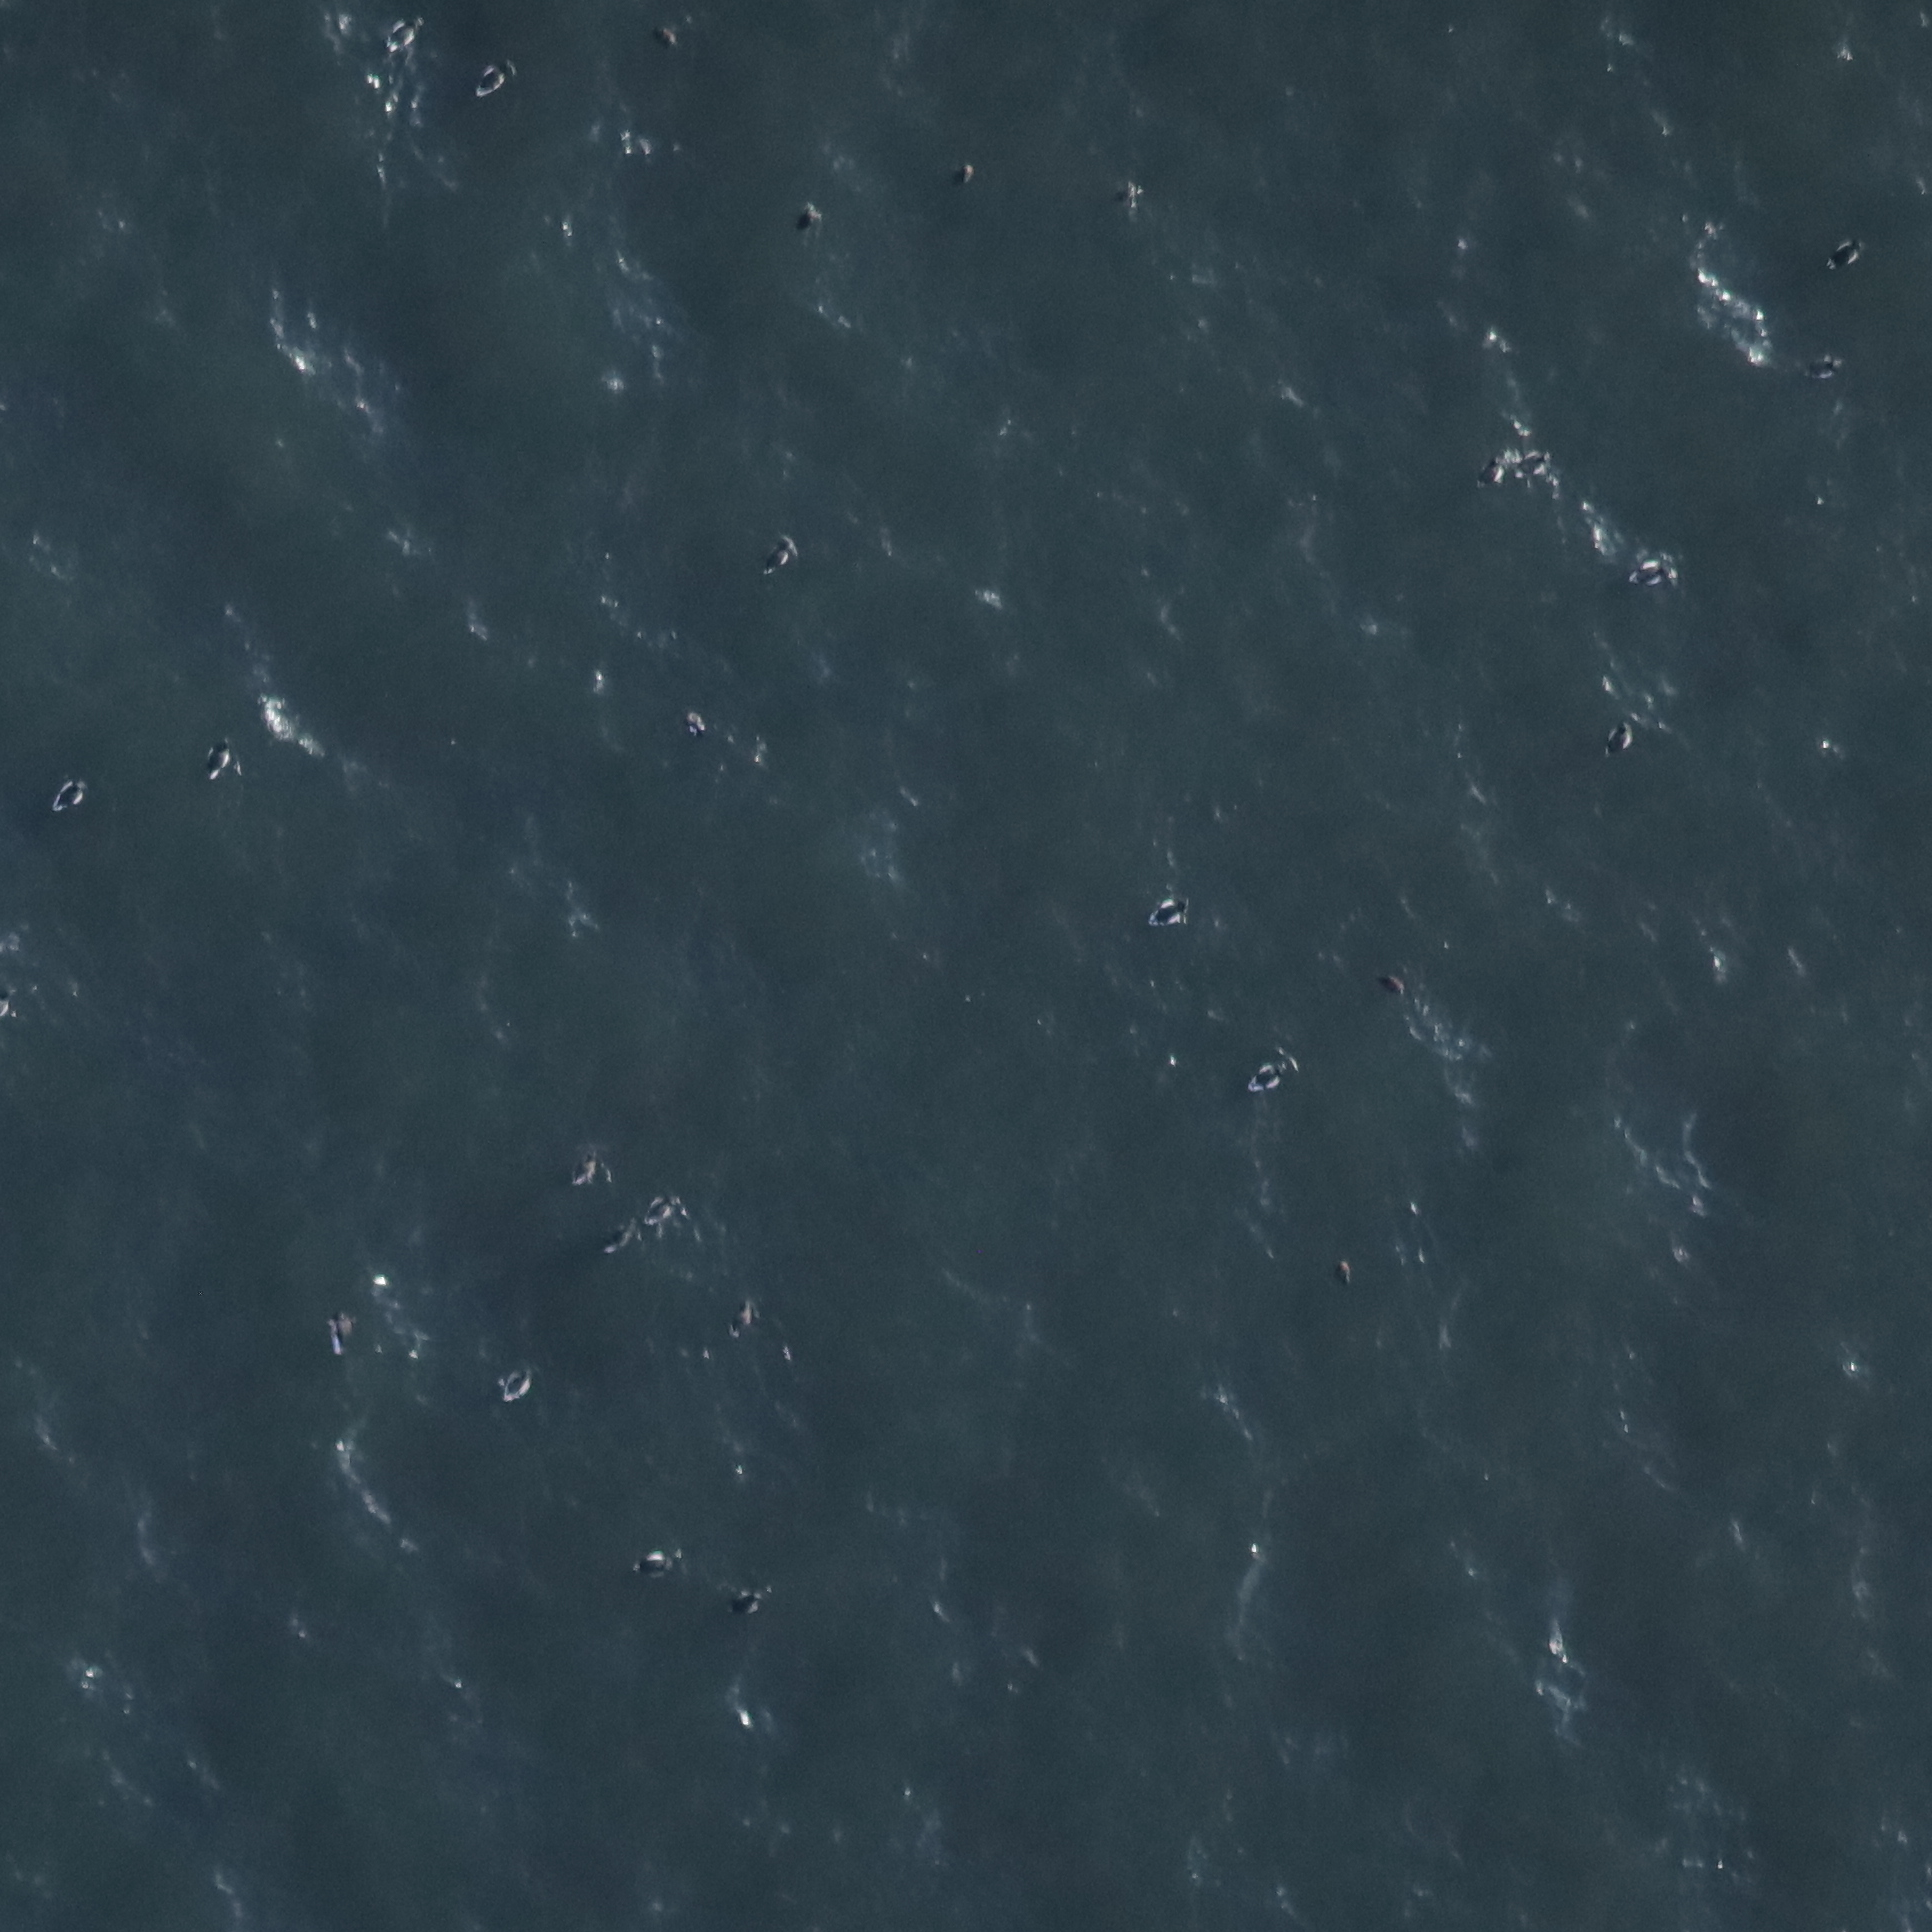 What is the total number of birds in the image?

28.